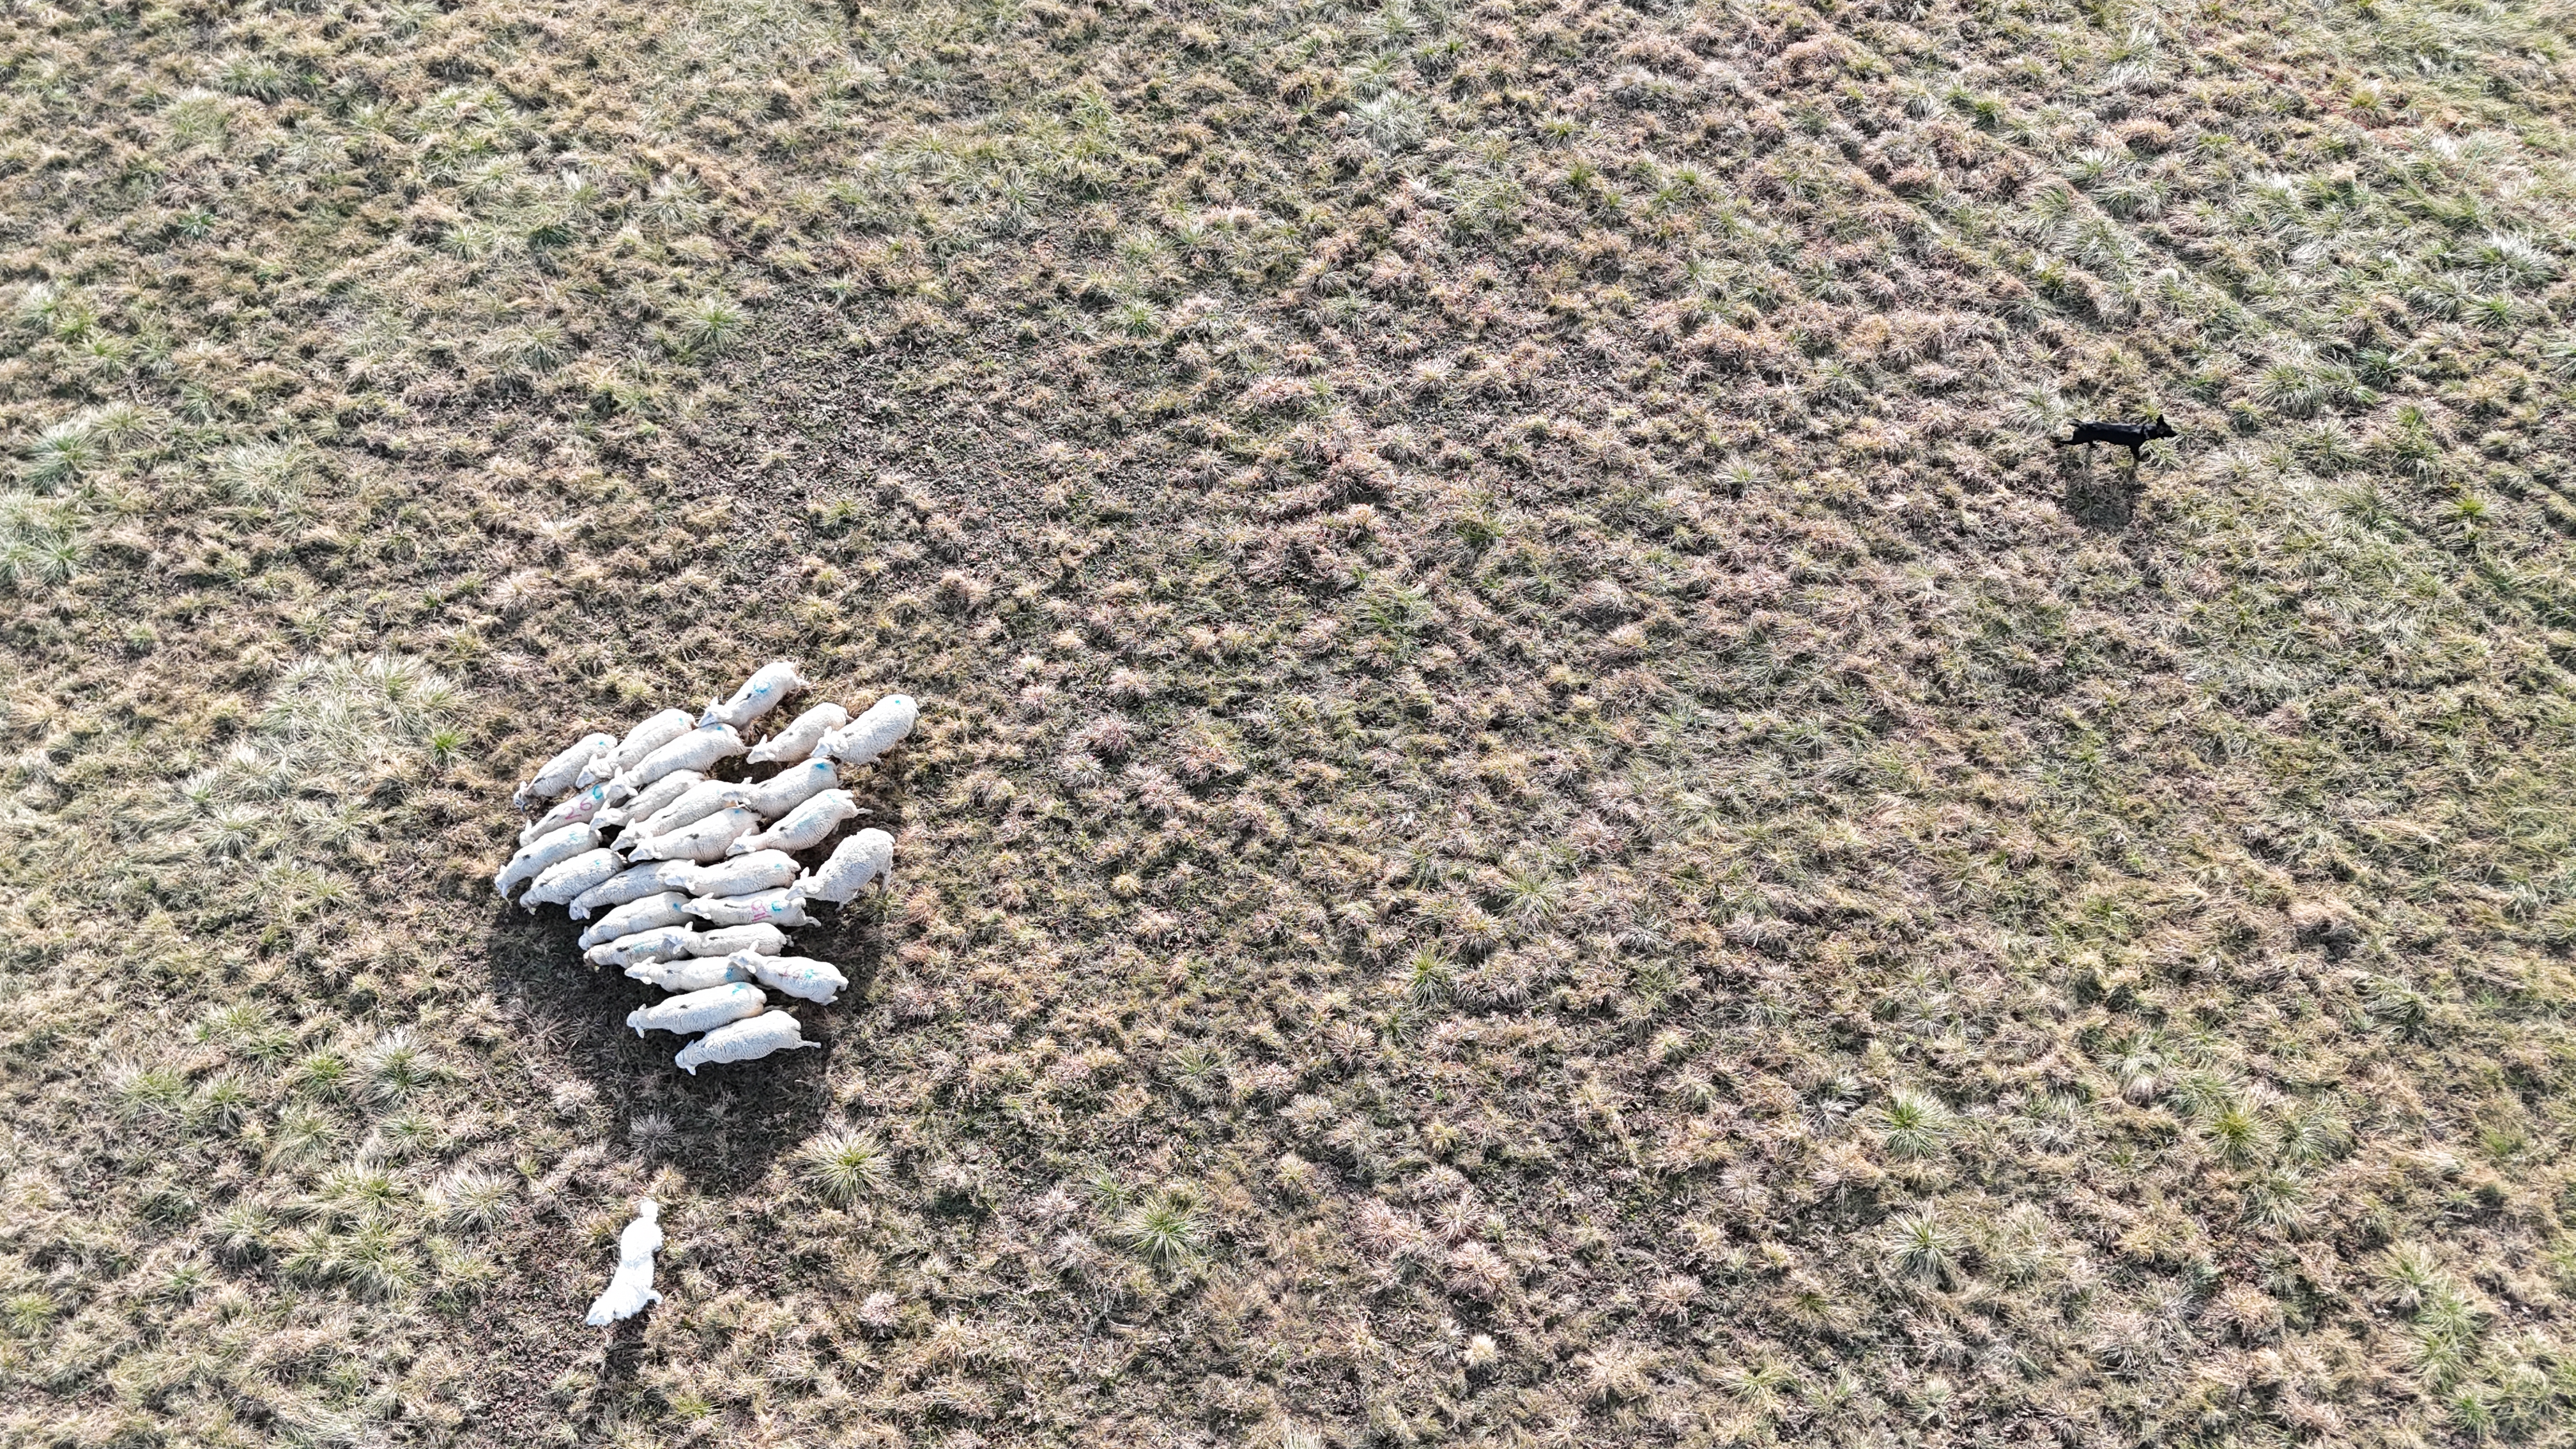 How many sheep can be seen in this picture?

25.